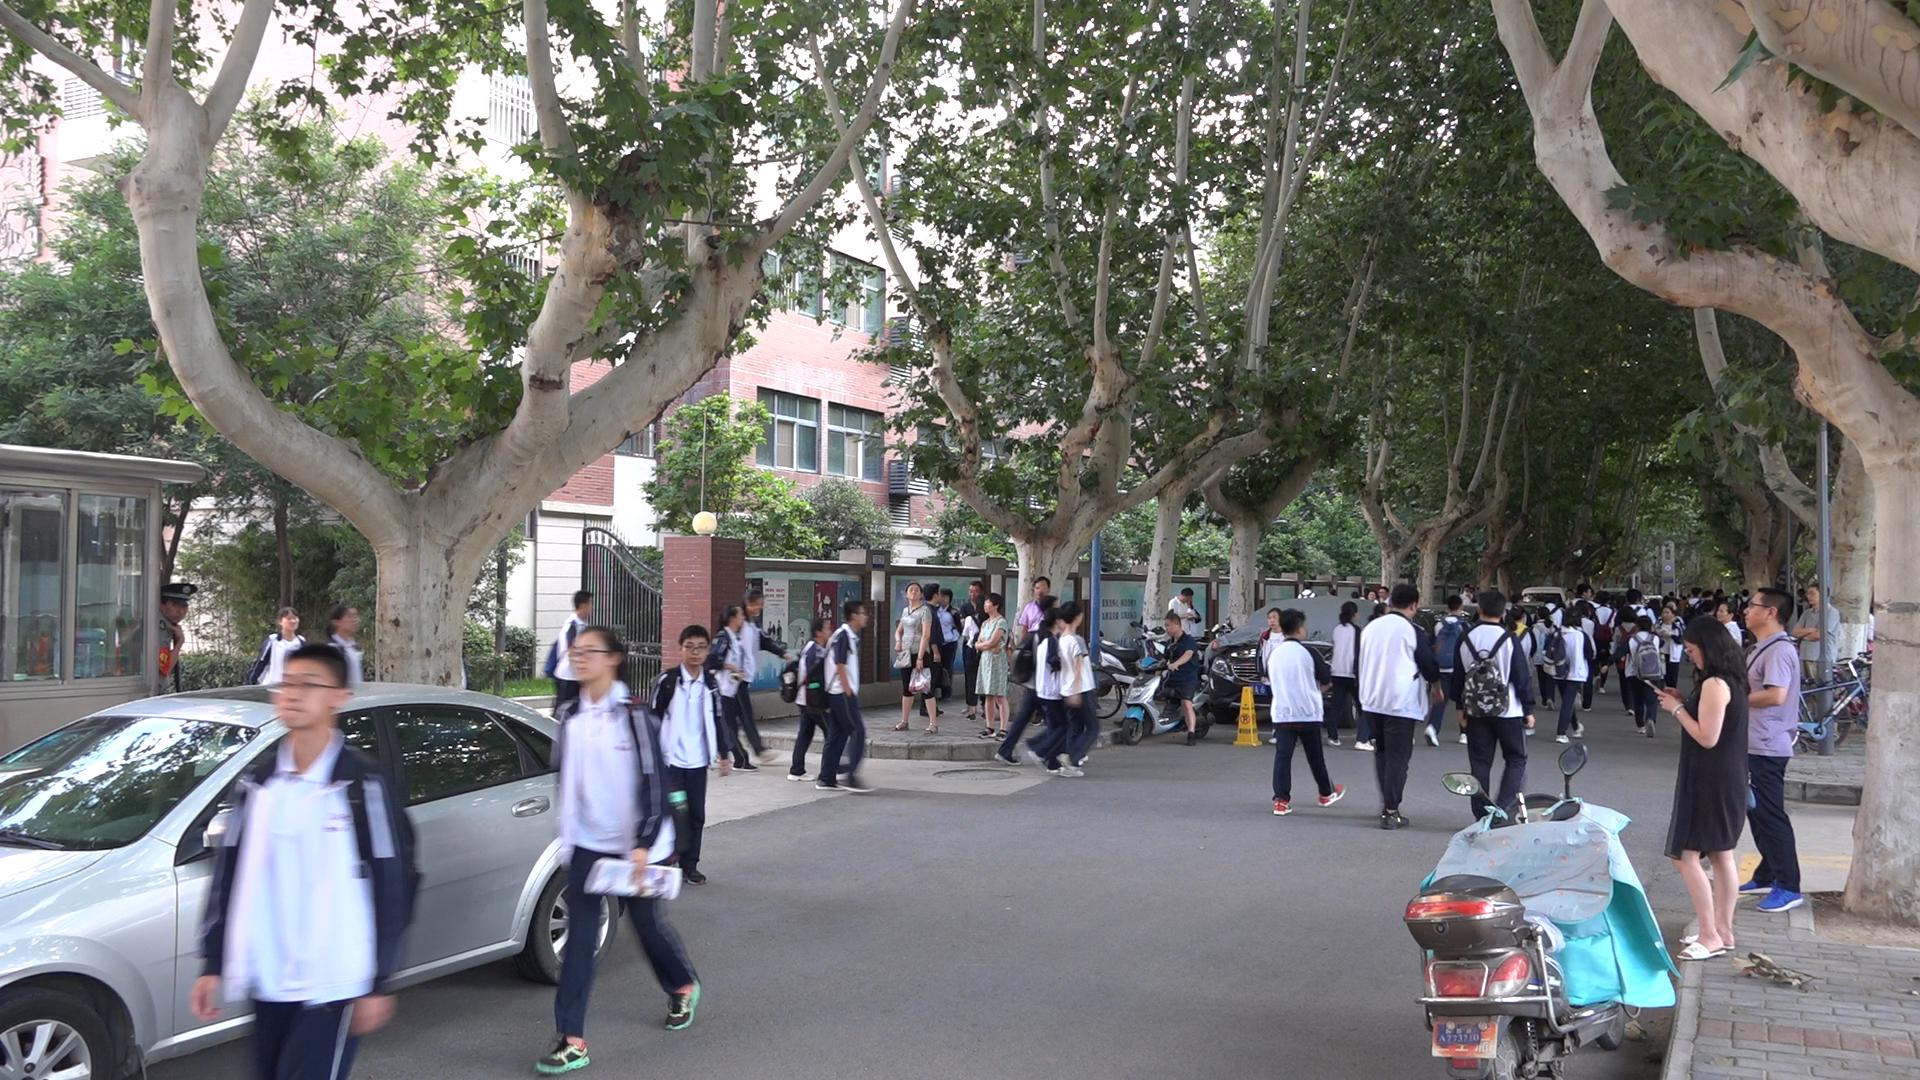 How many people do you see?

68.